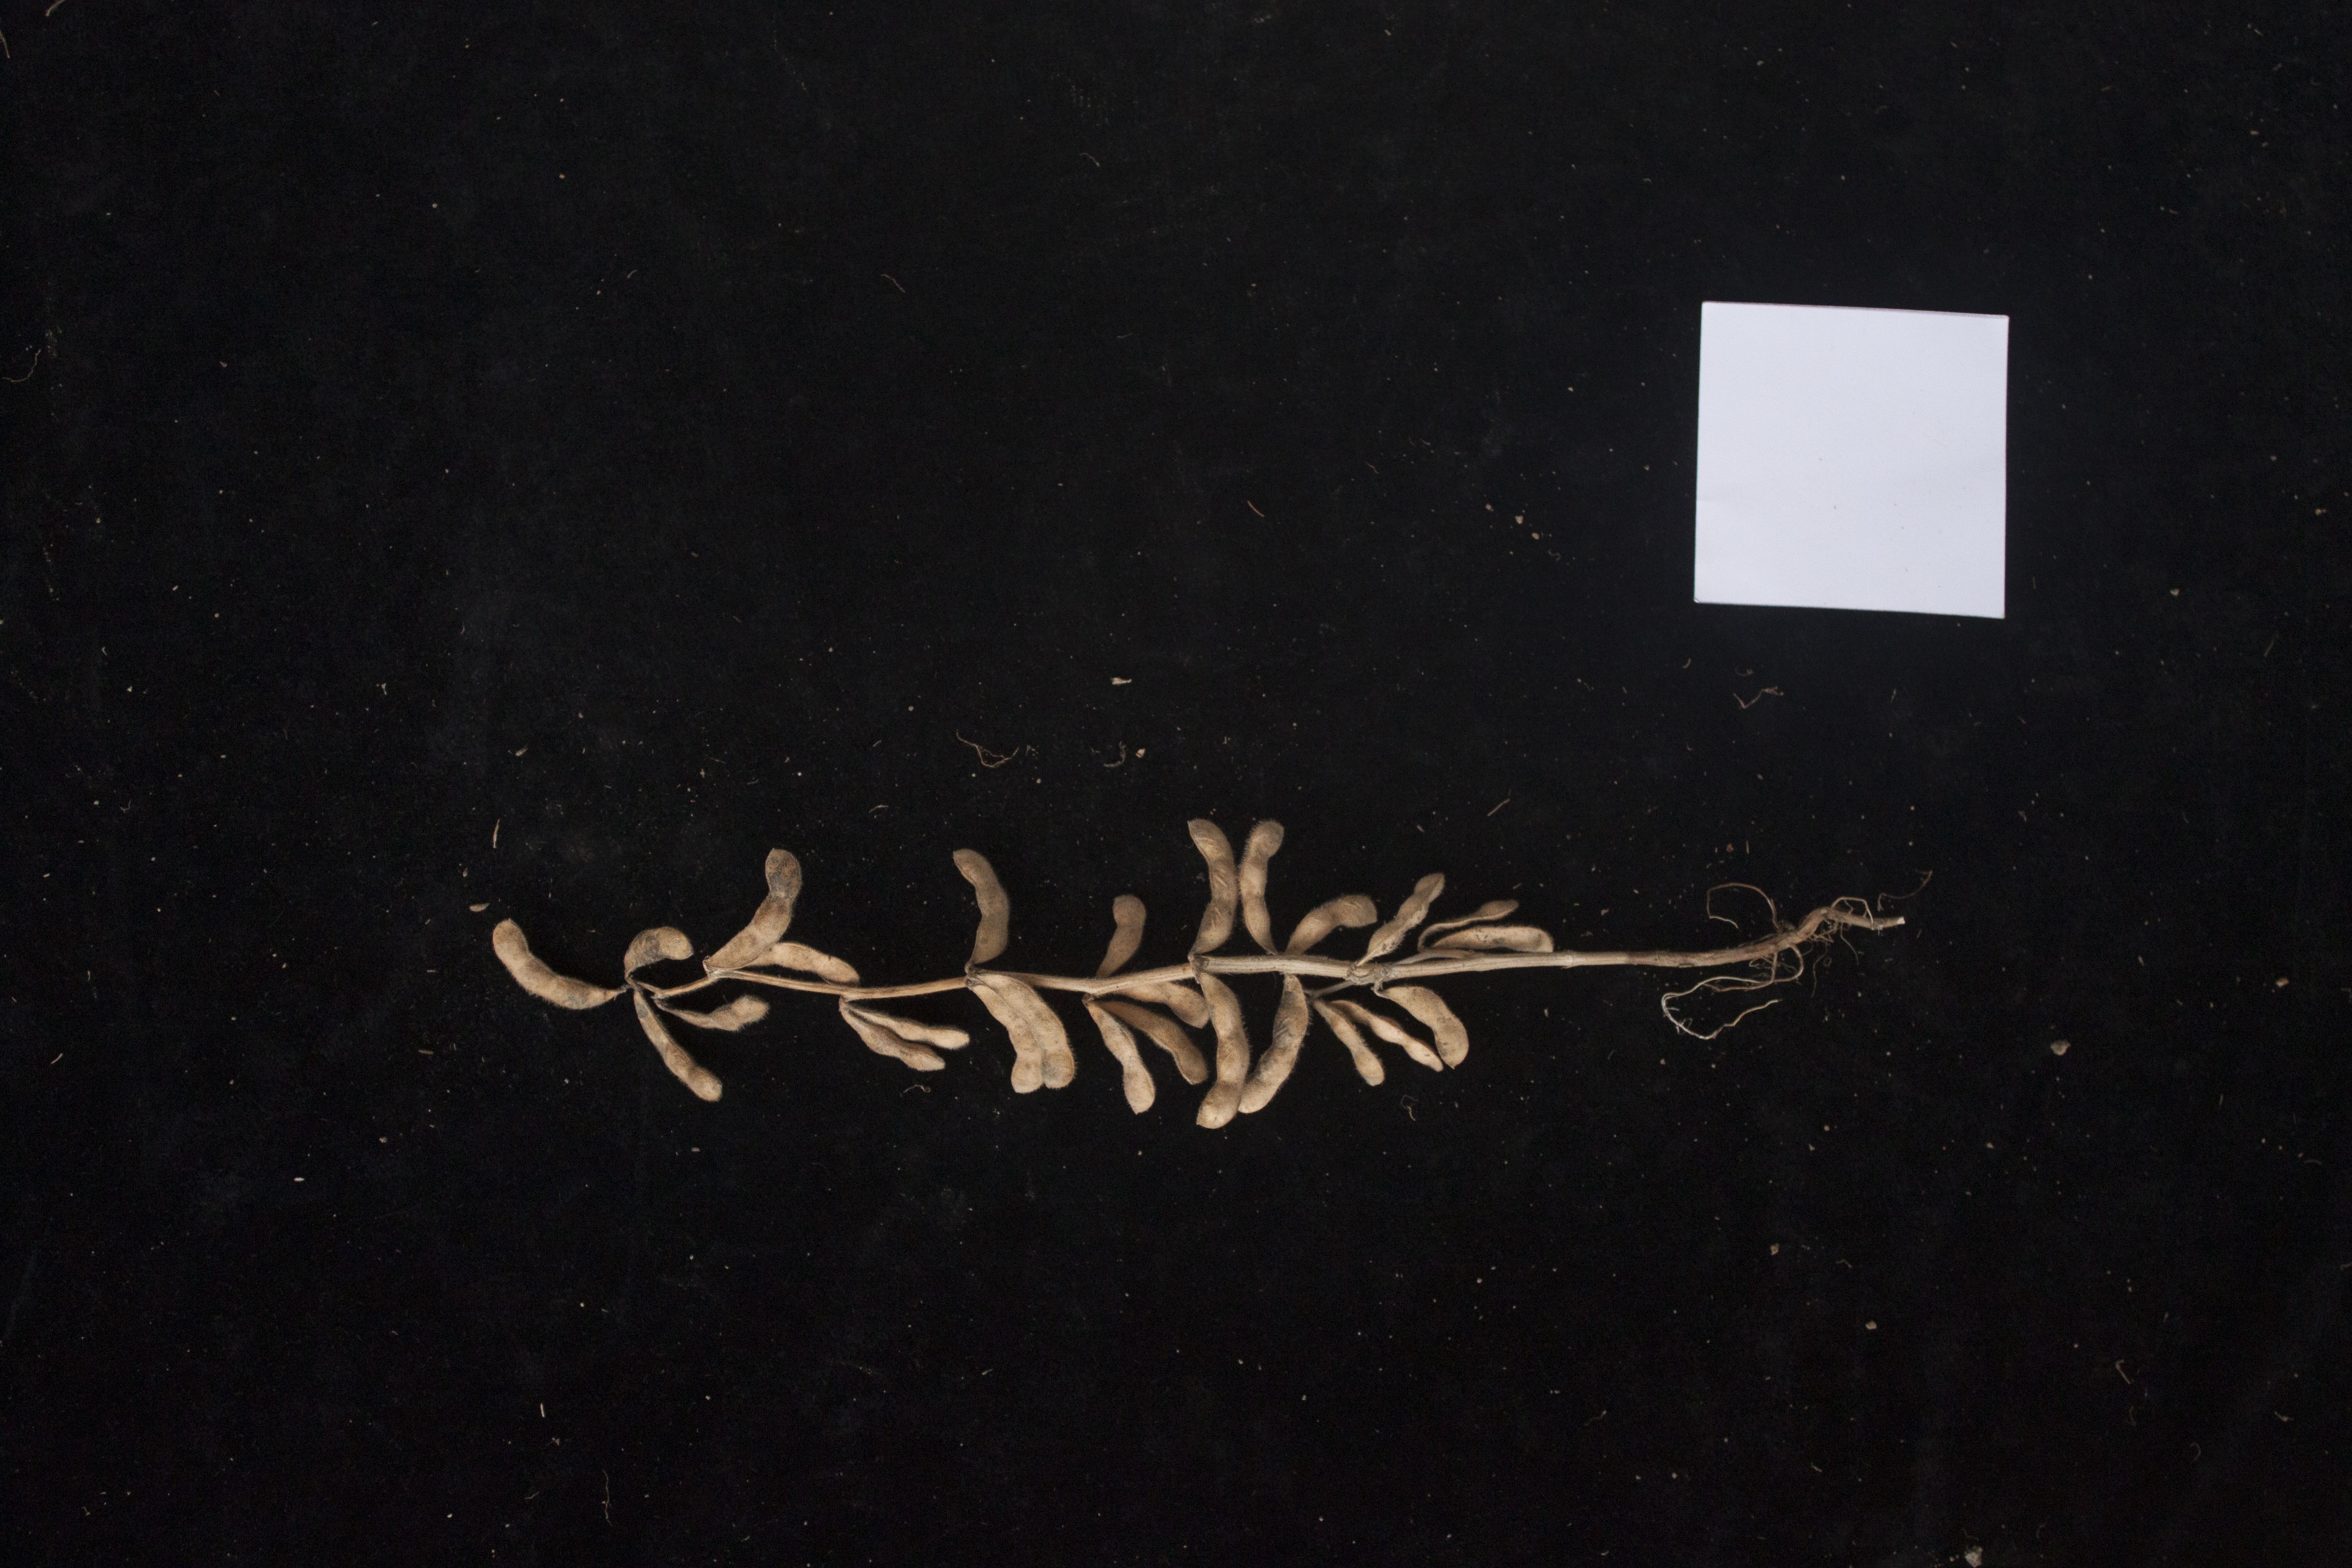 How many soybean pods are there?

26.